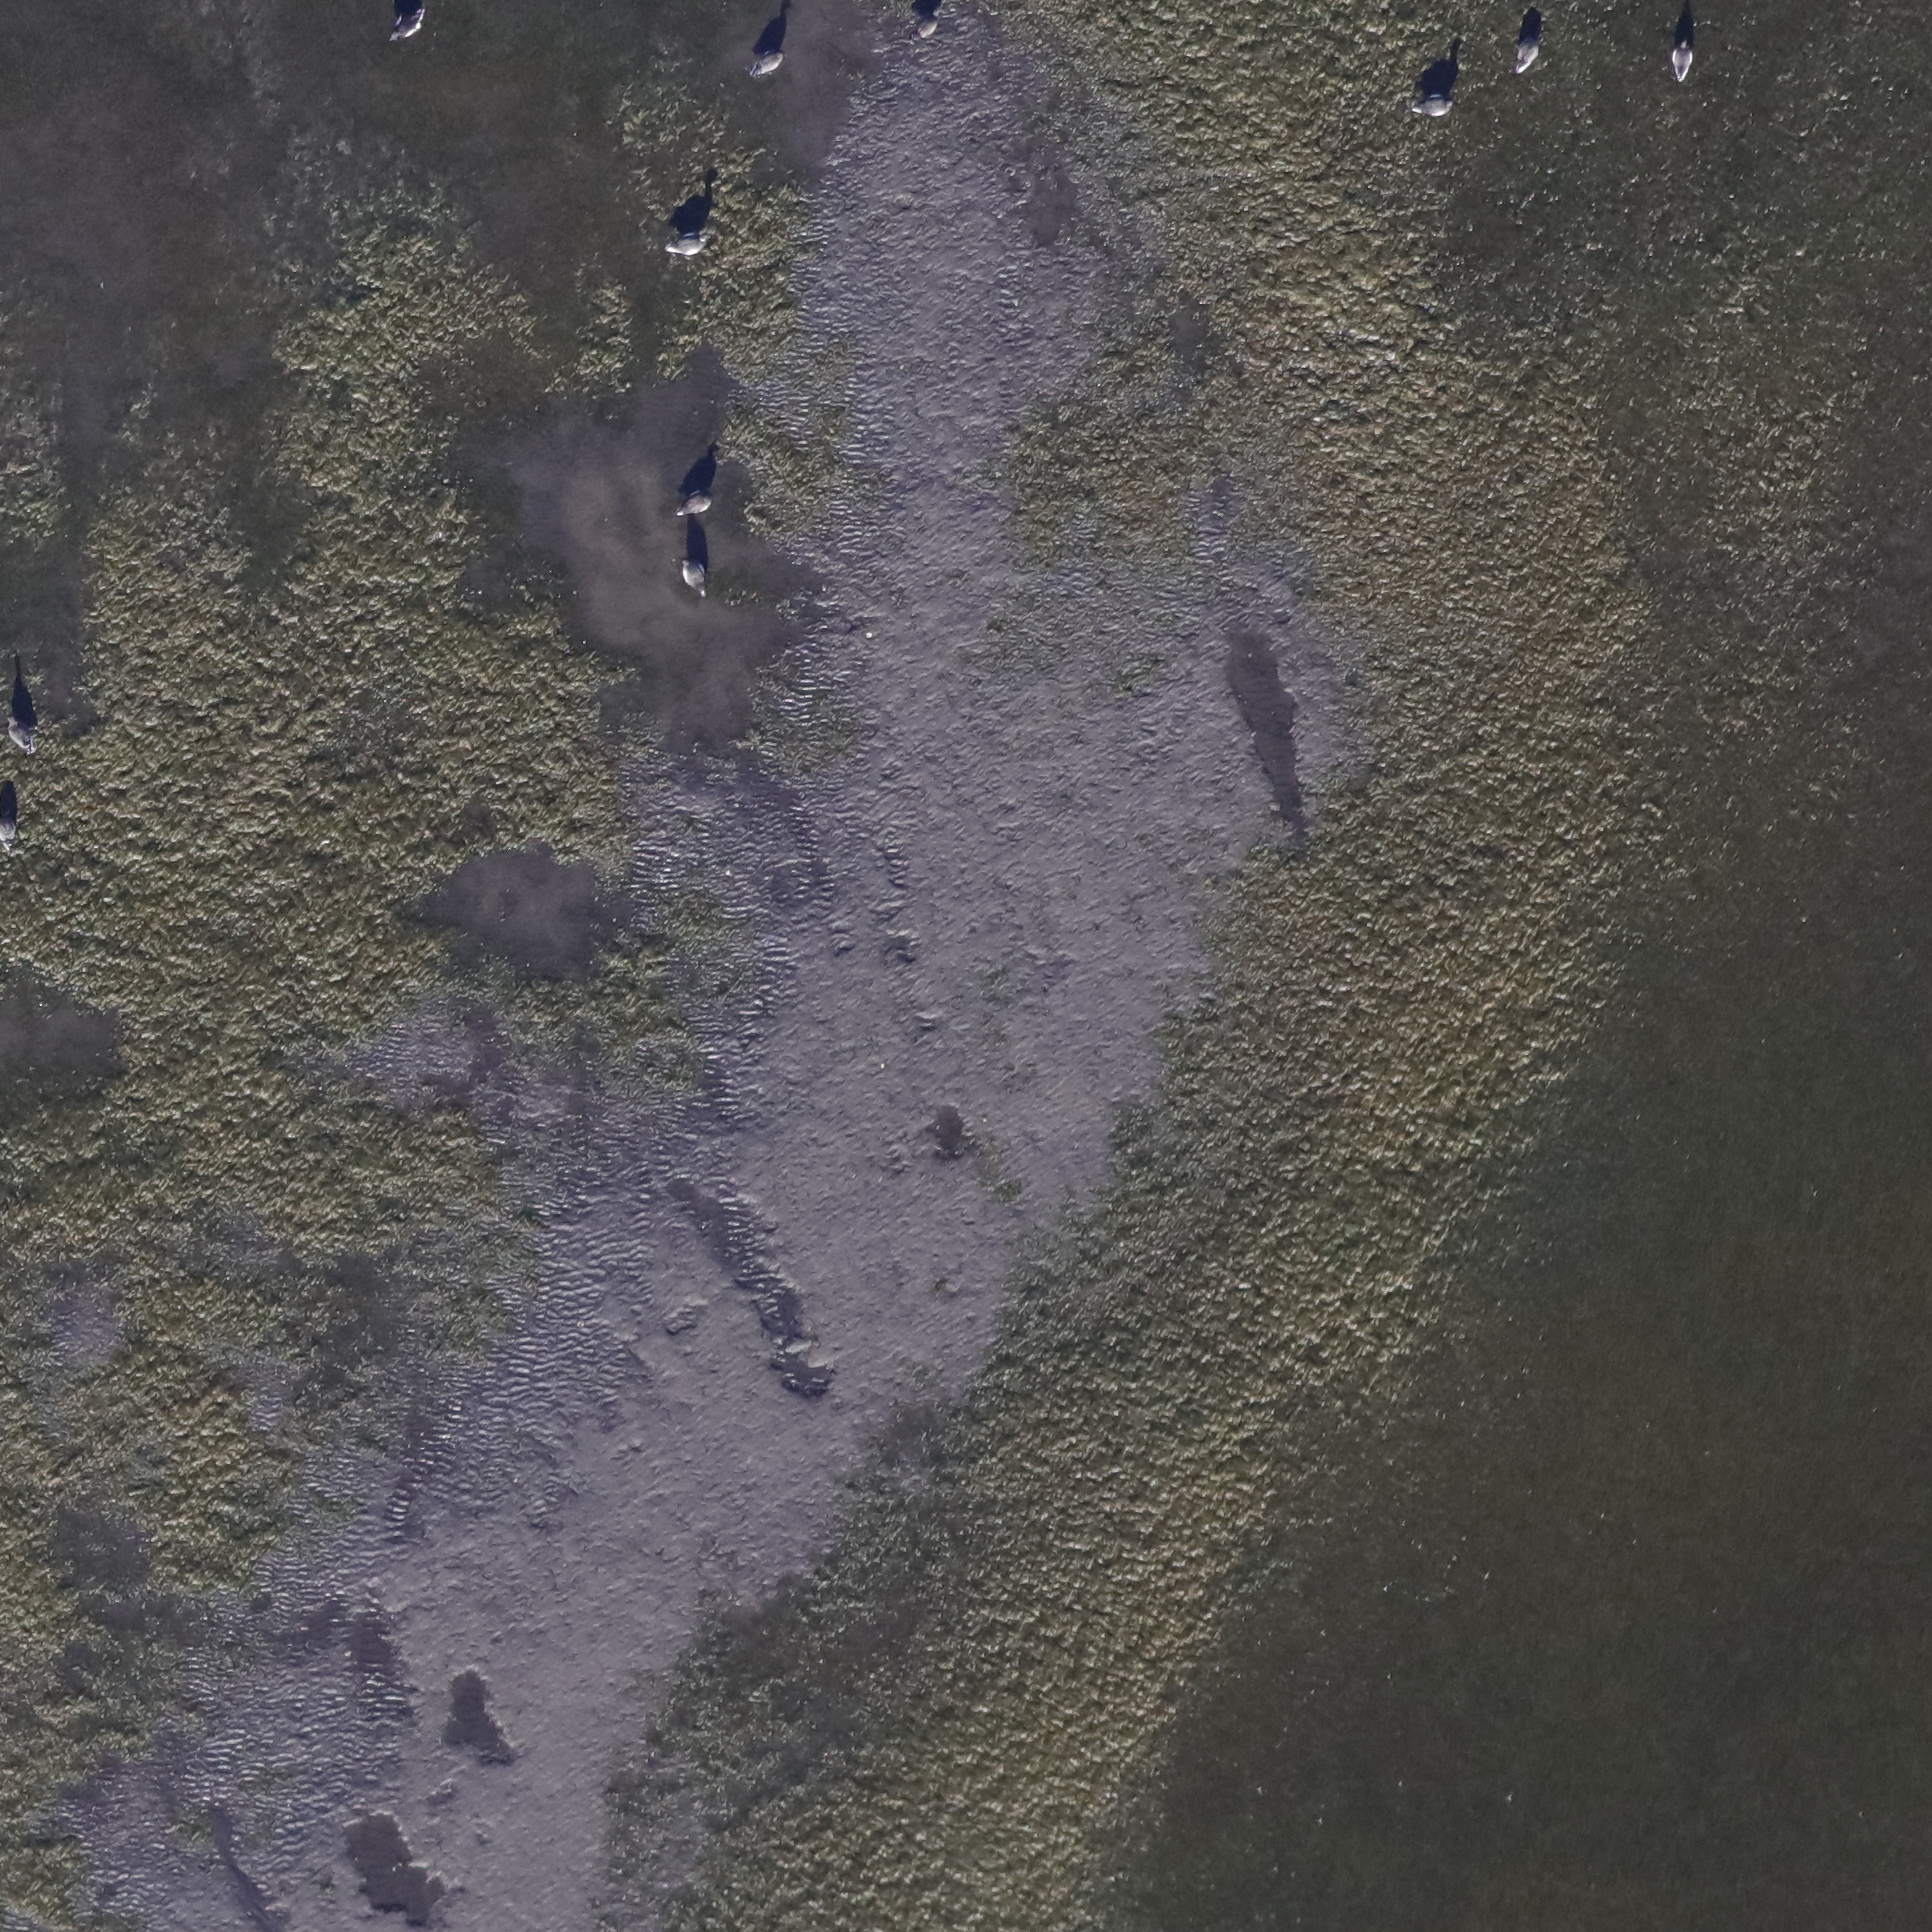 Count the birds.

11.